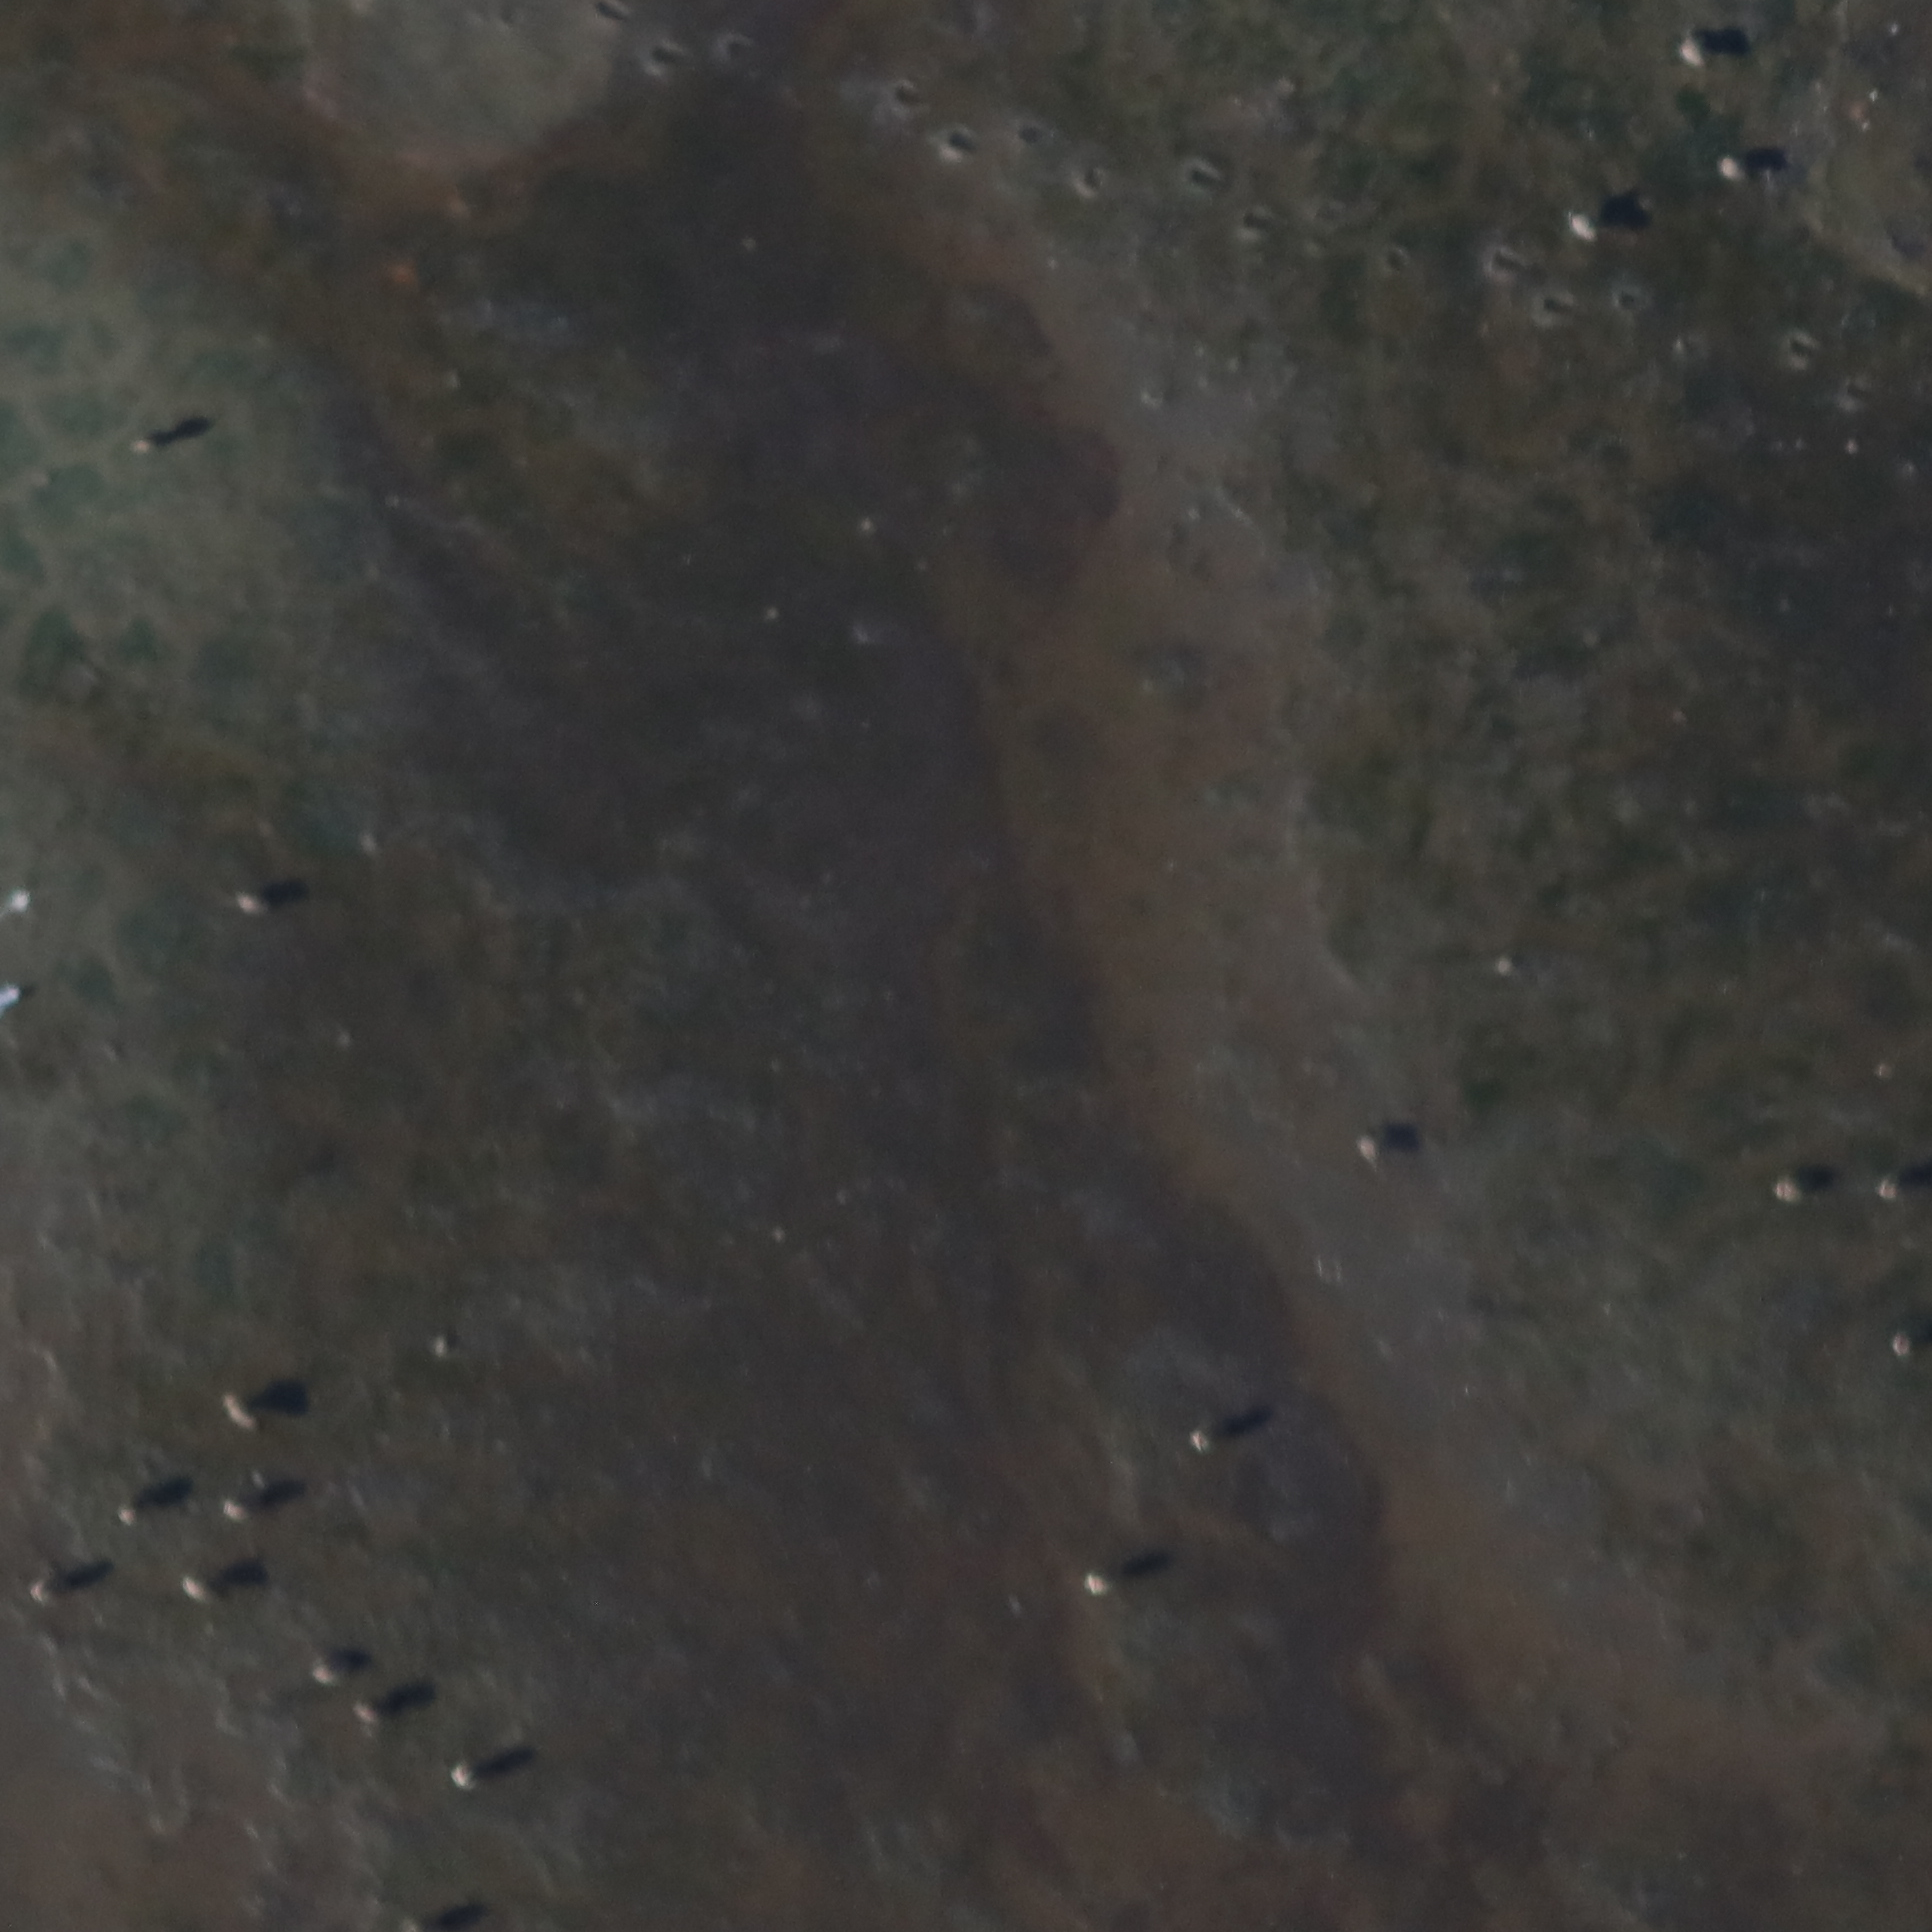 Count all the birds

19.